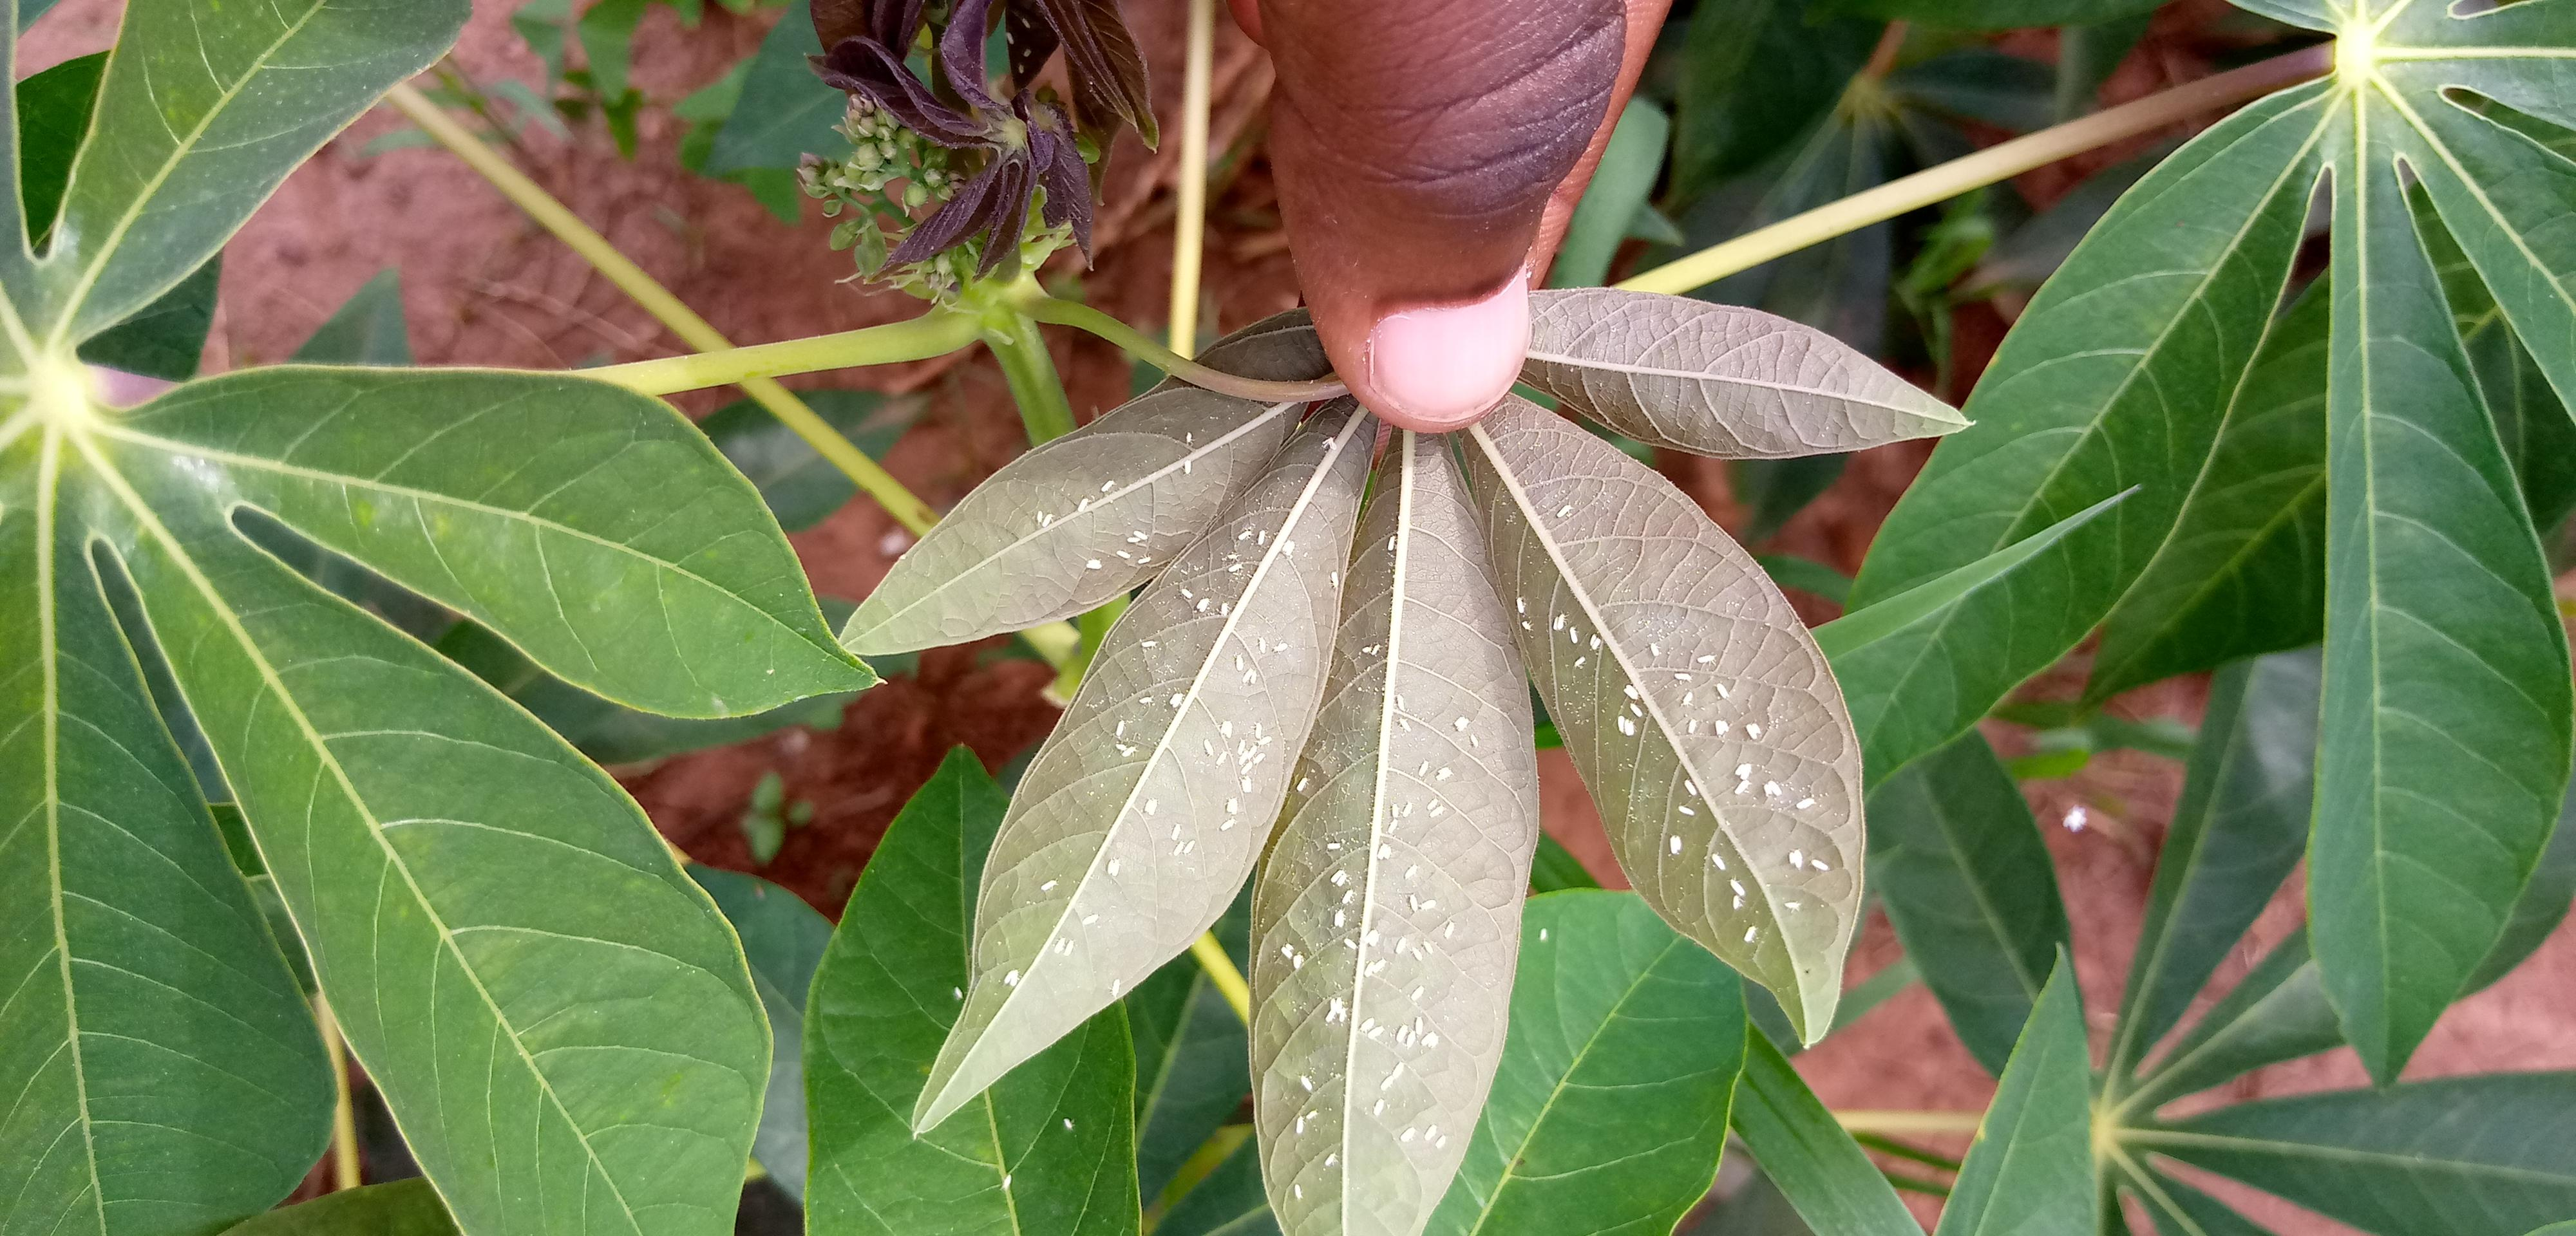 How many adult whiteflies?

175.